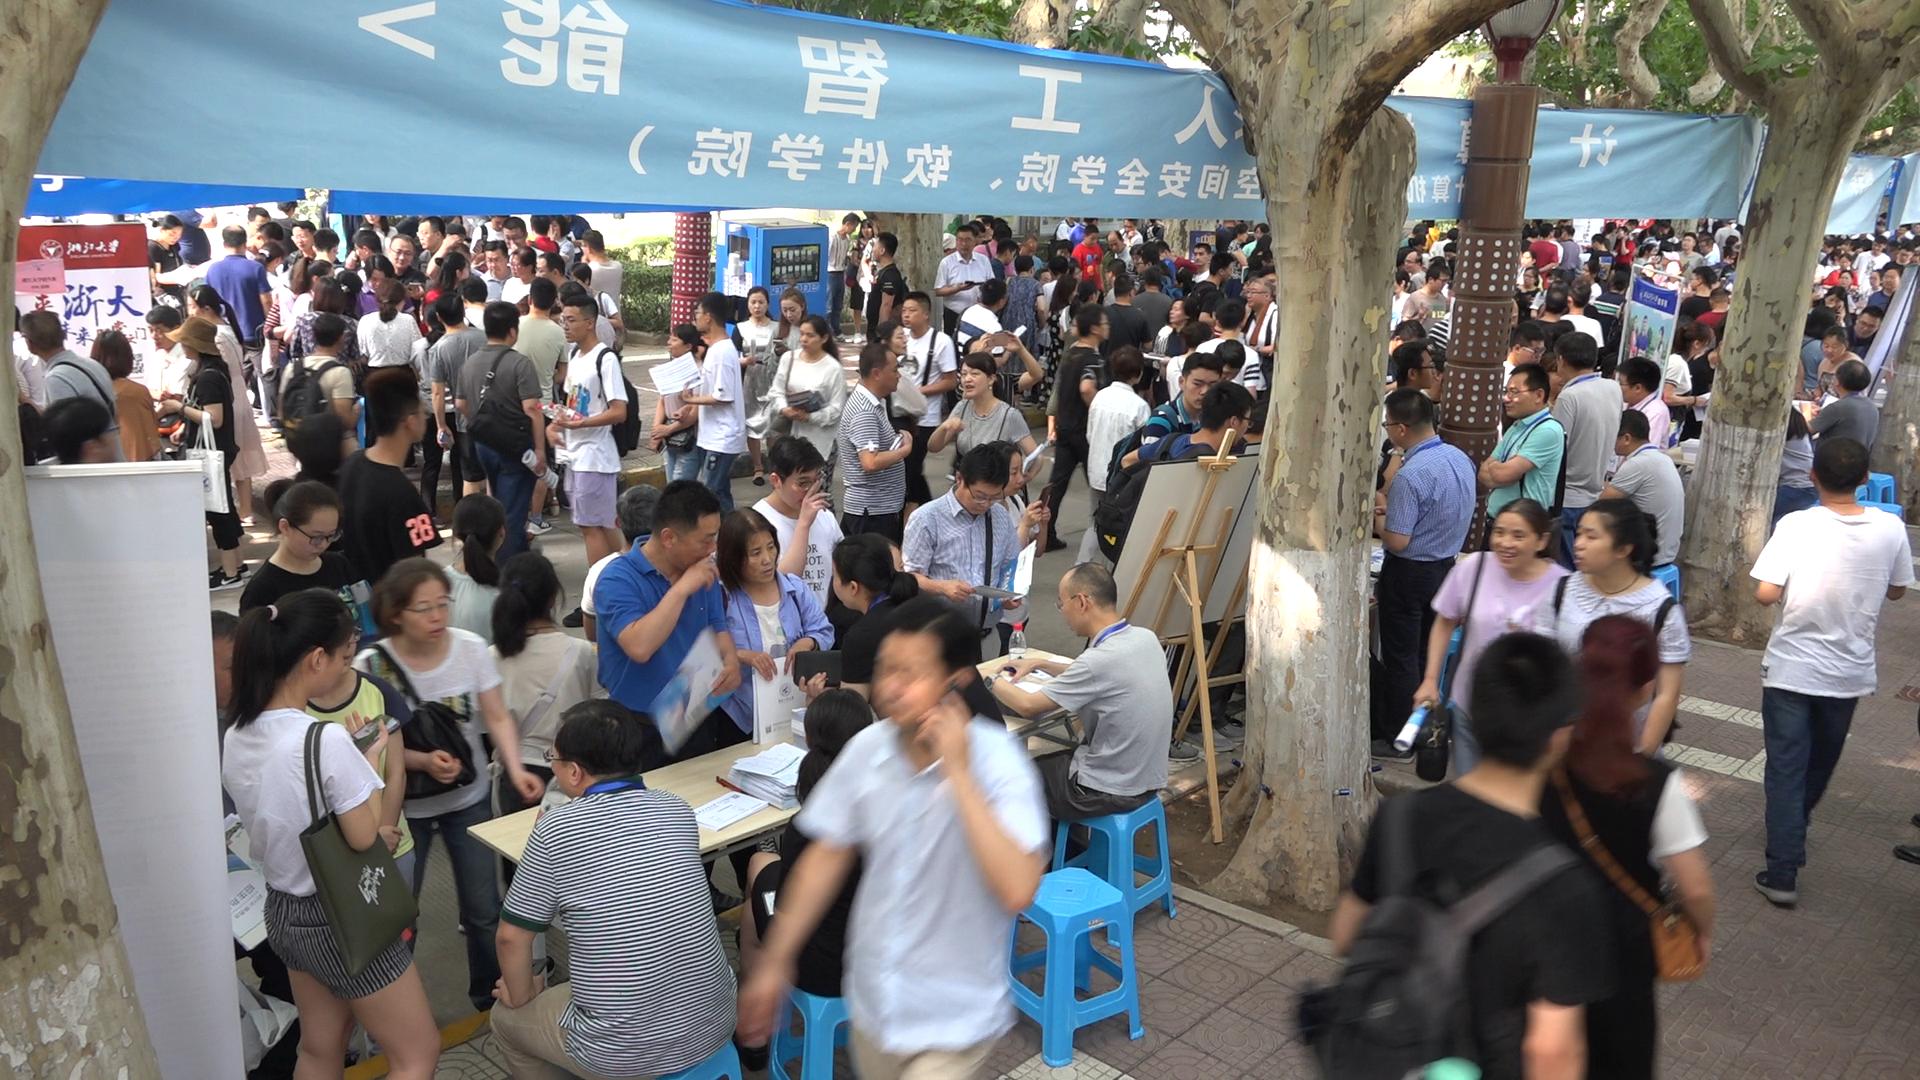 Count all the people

195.